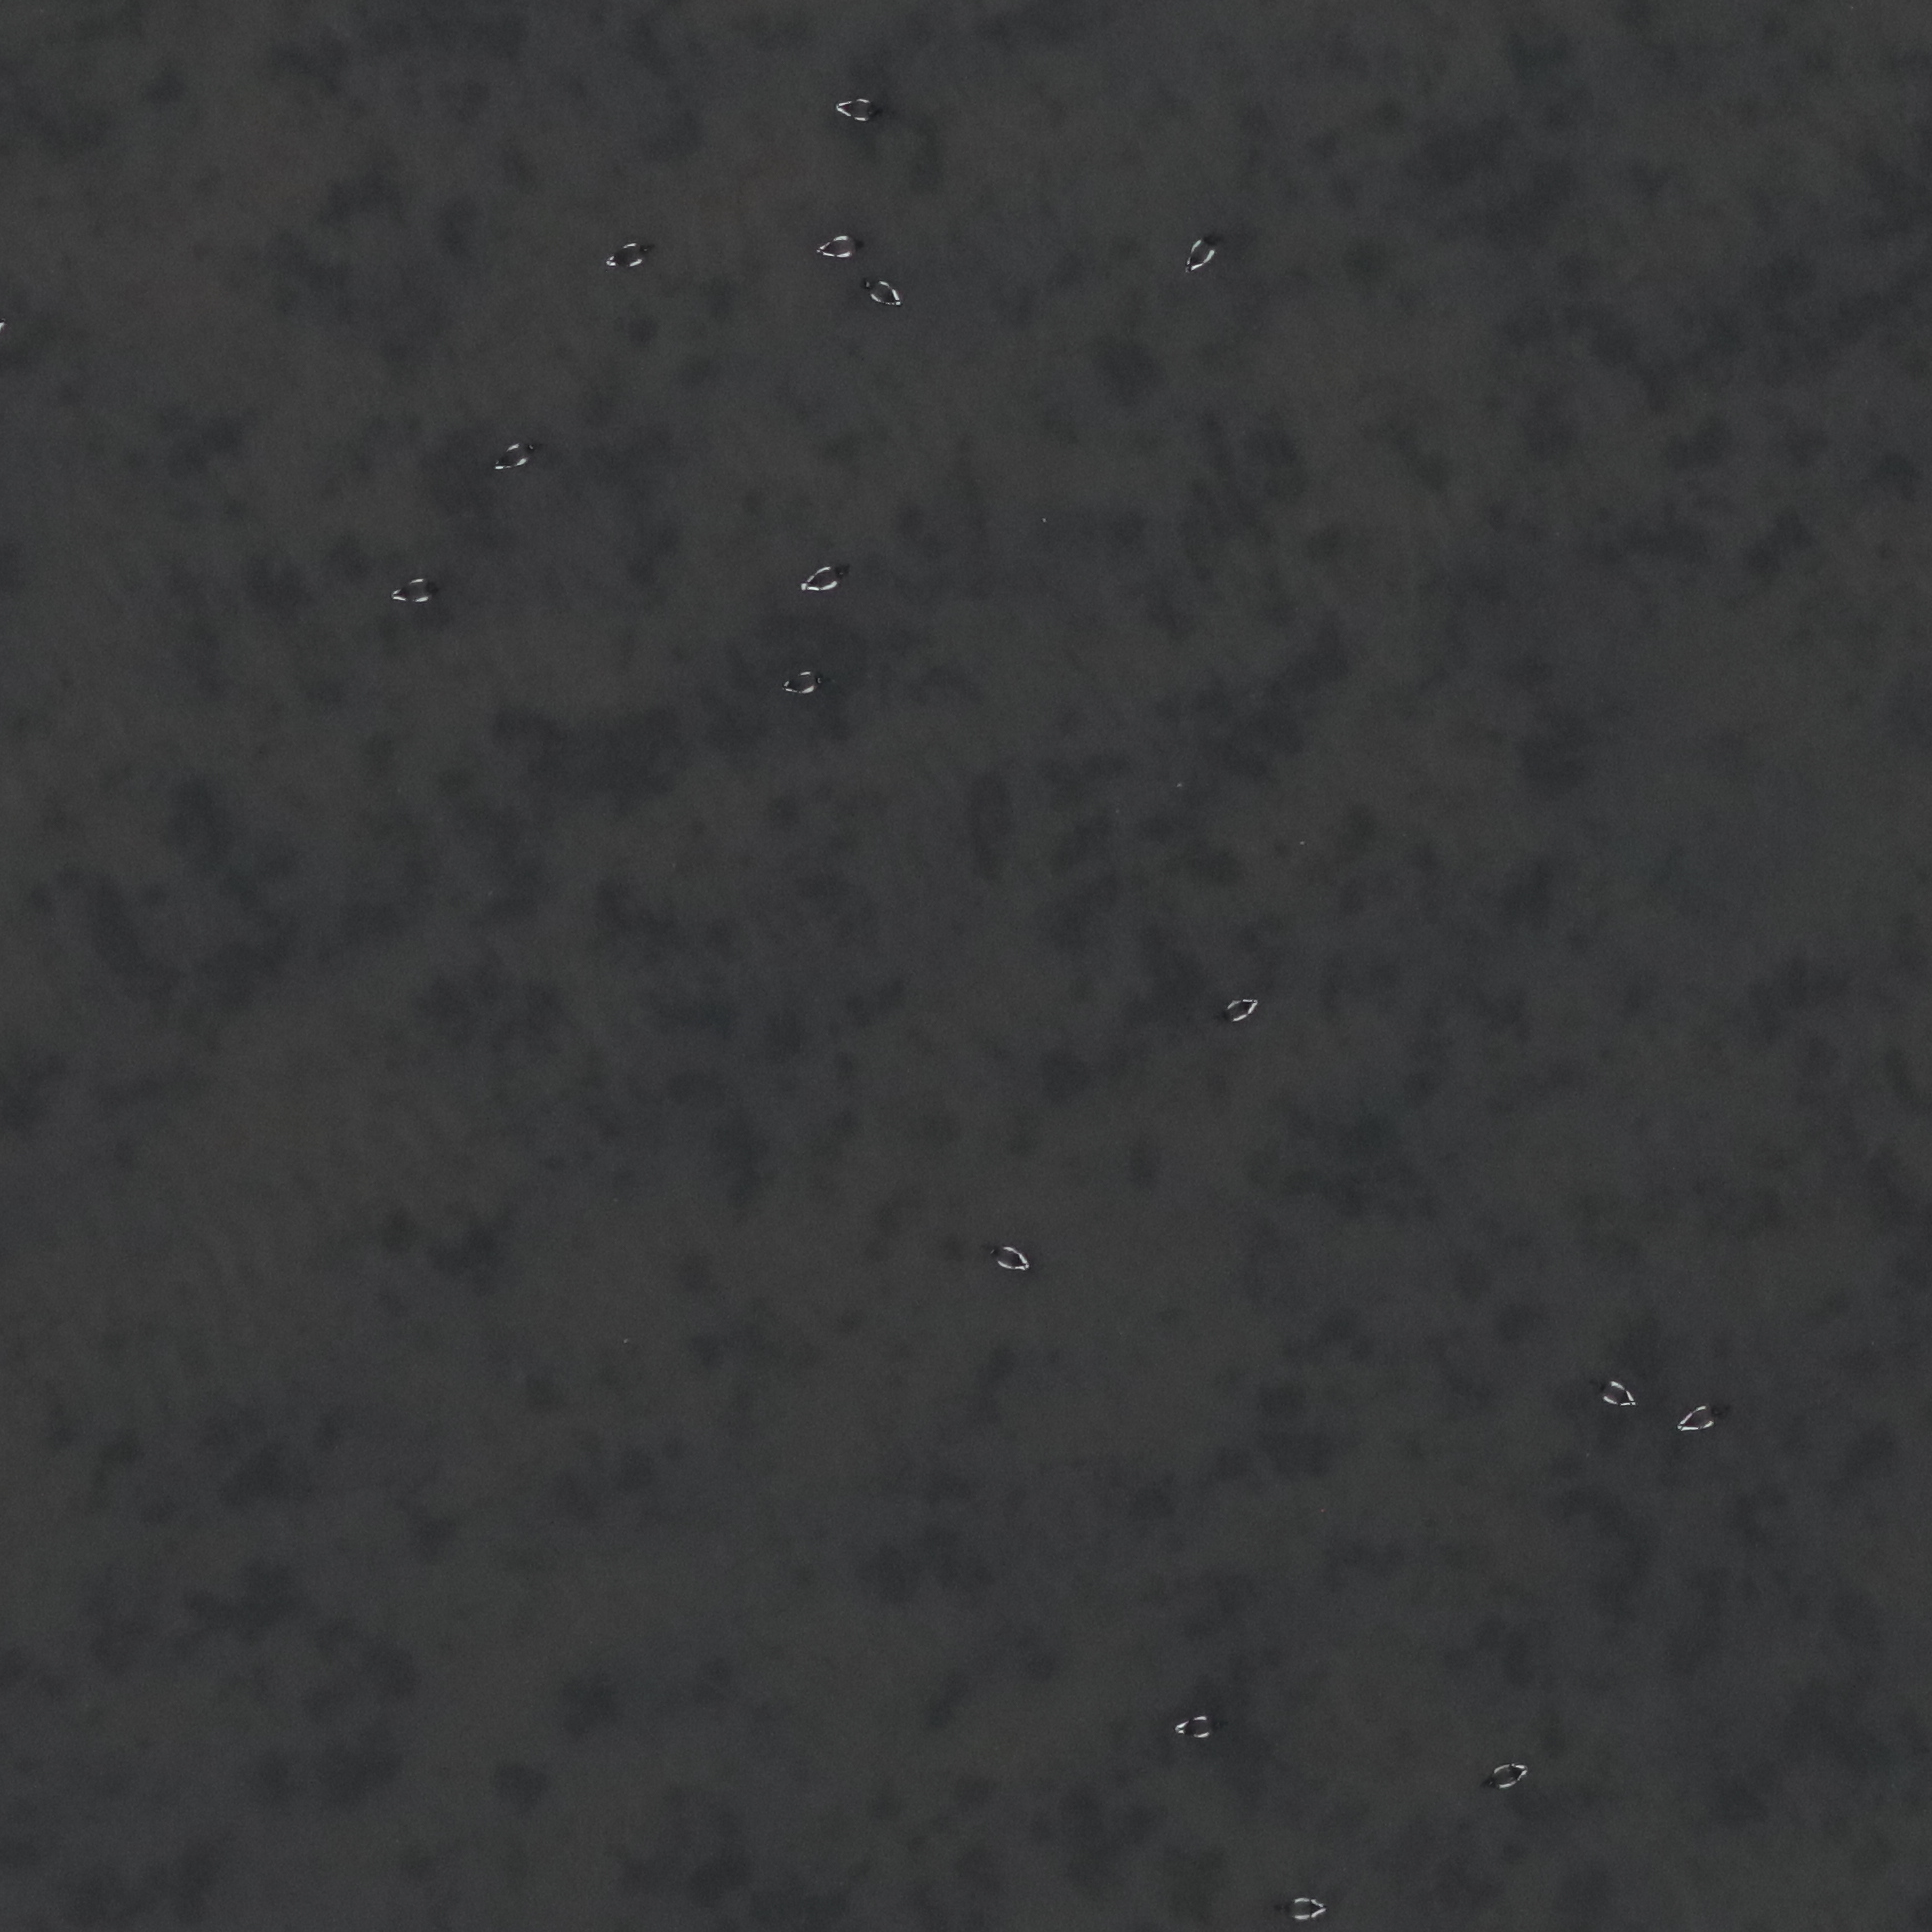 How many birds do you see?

16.